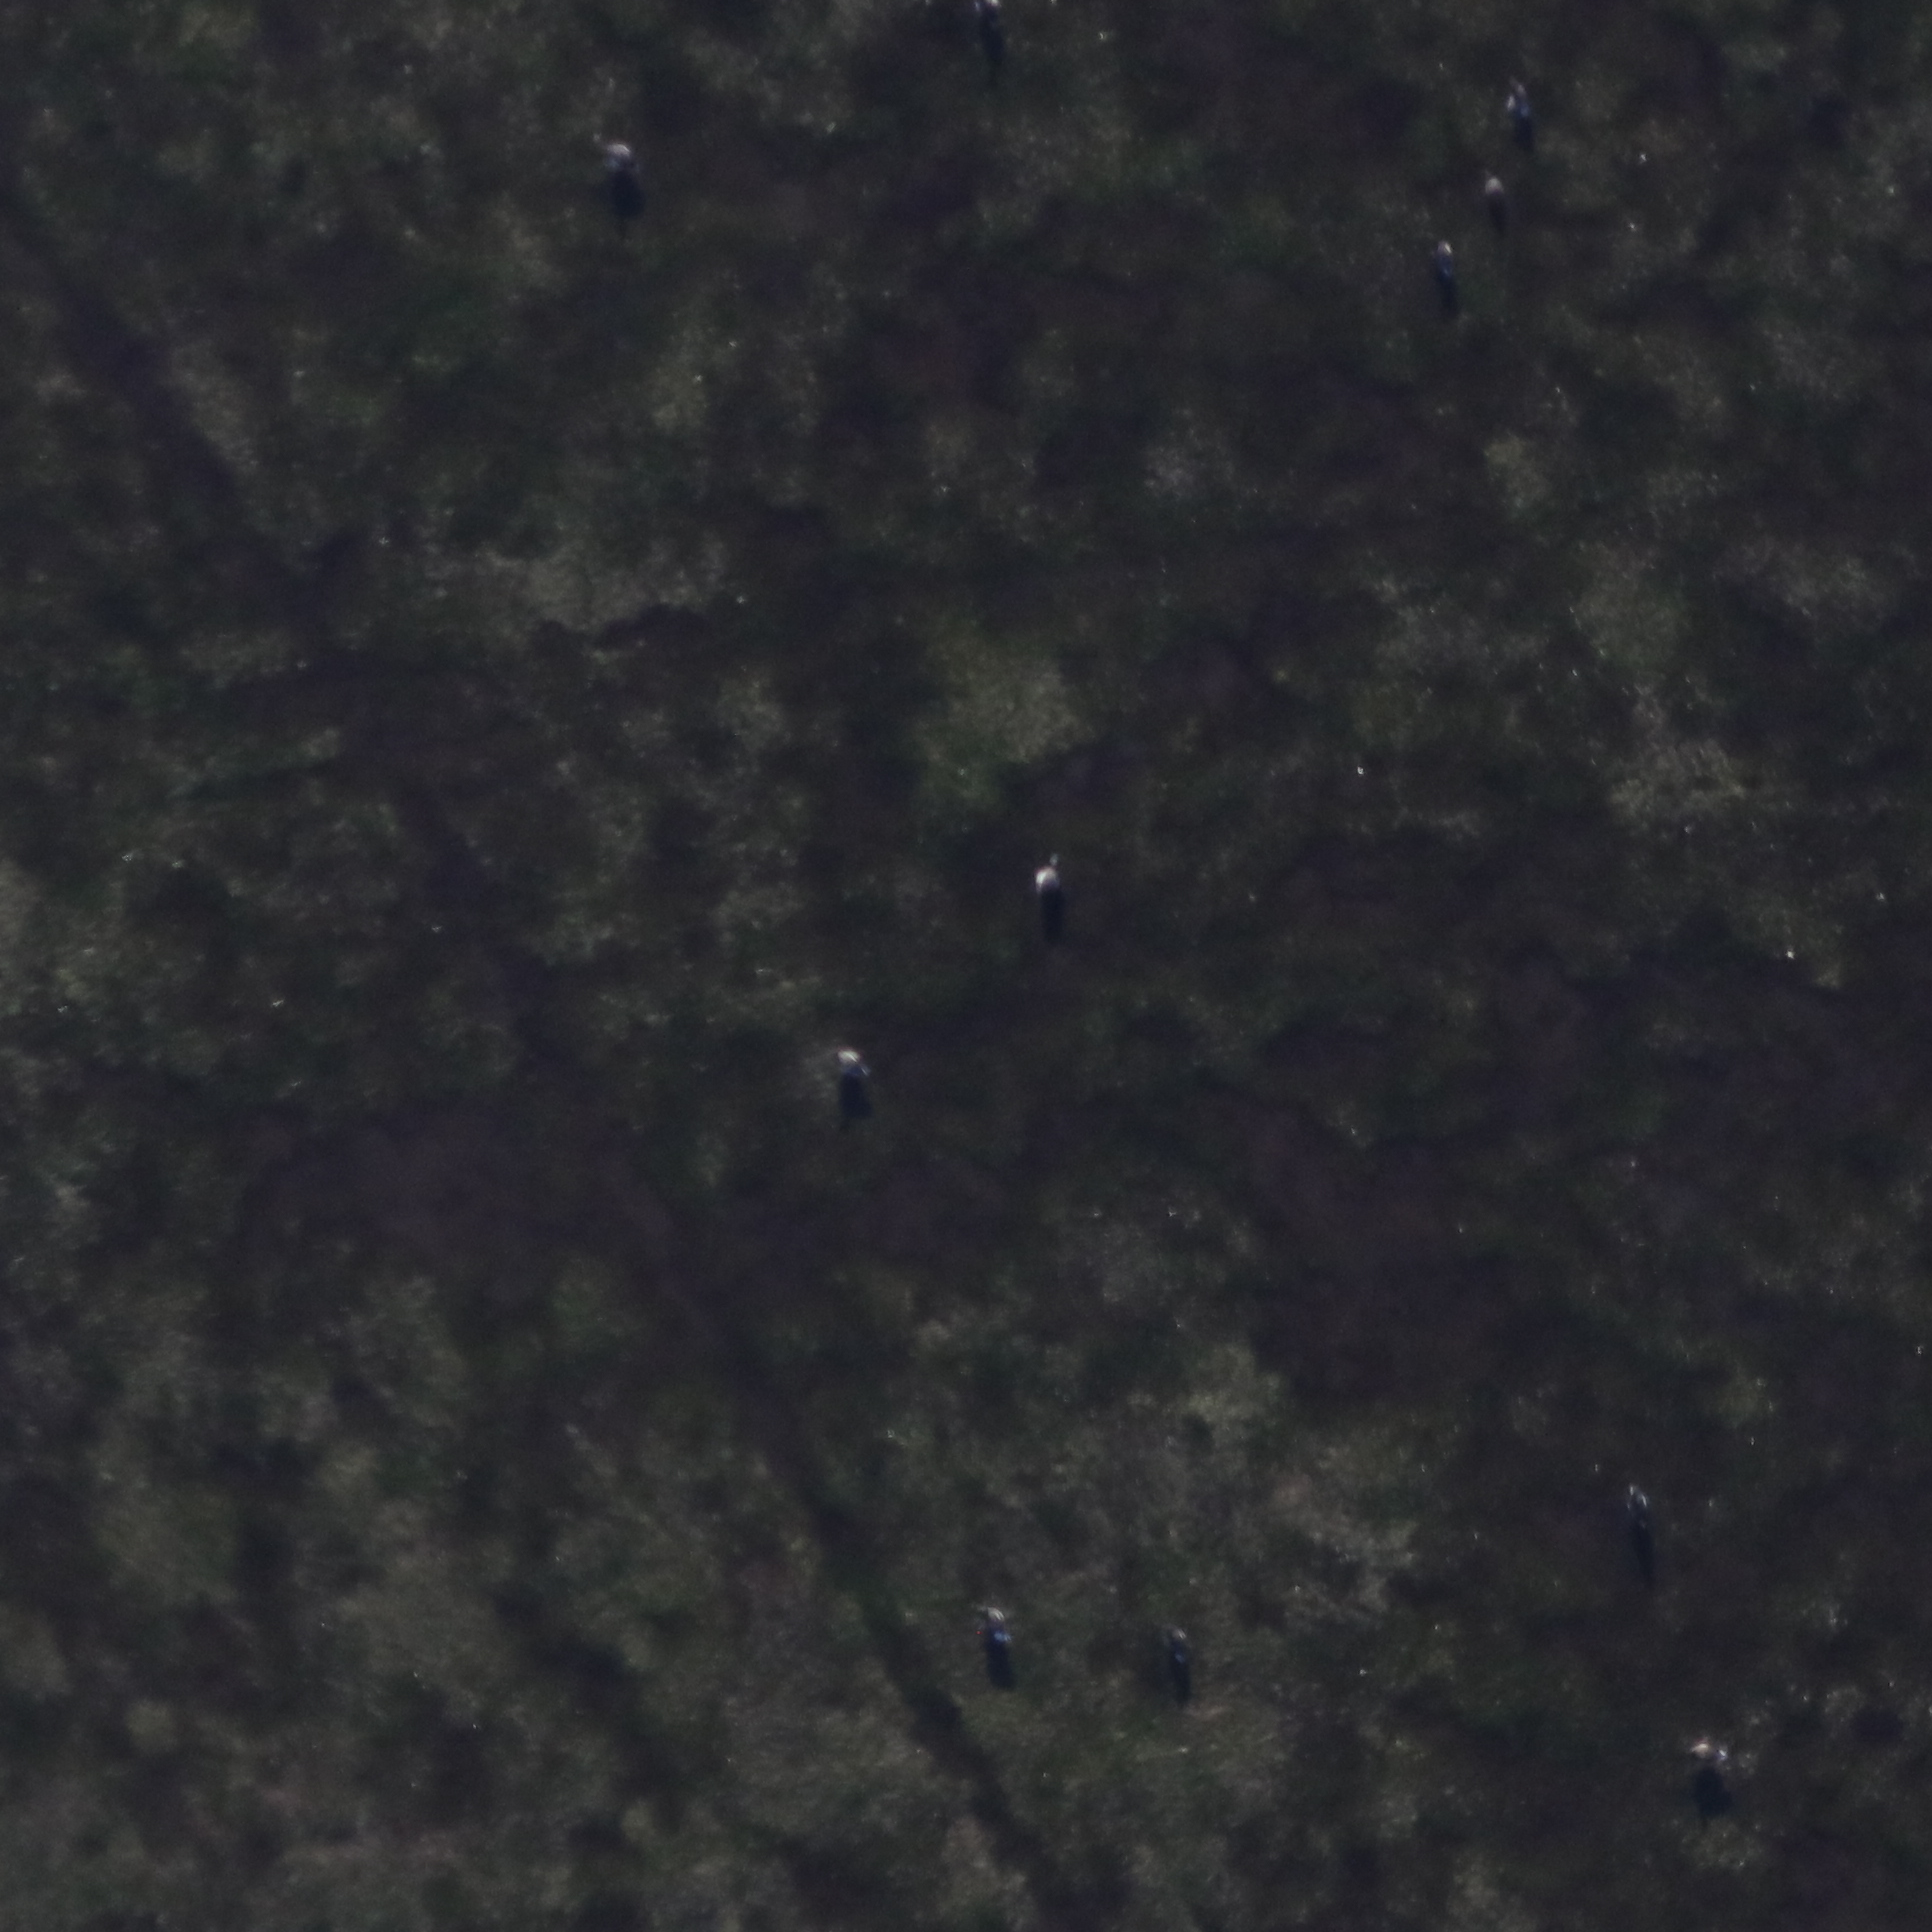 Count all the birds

11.